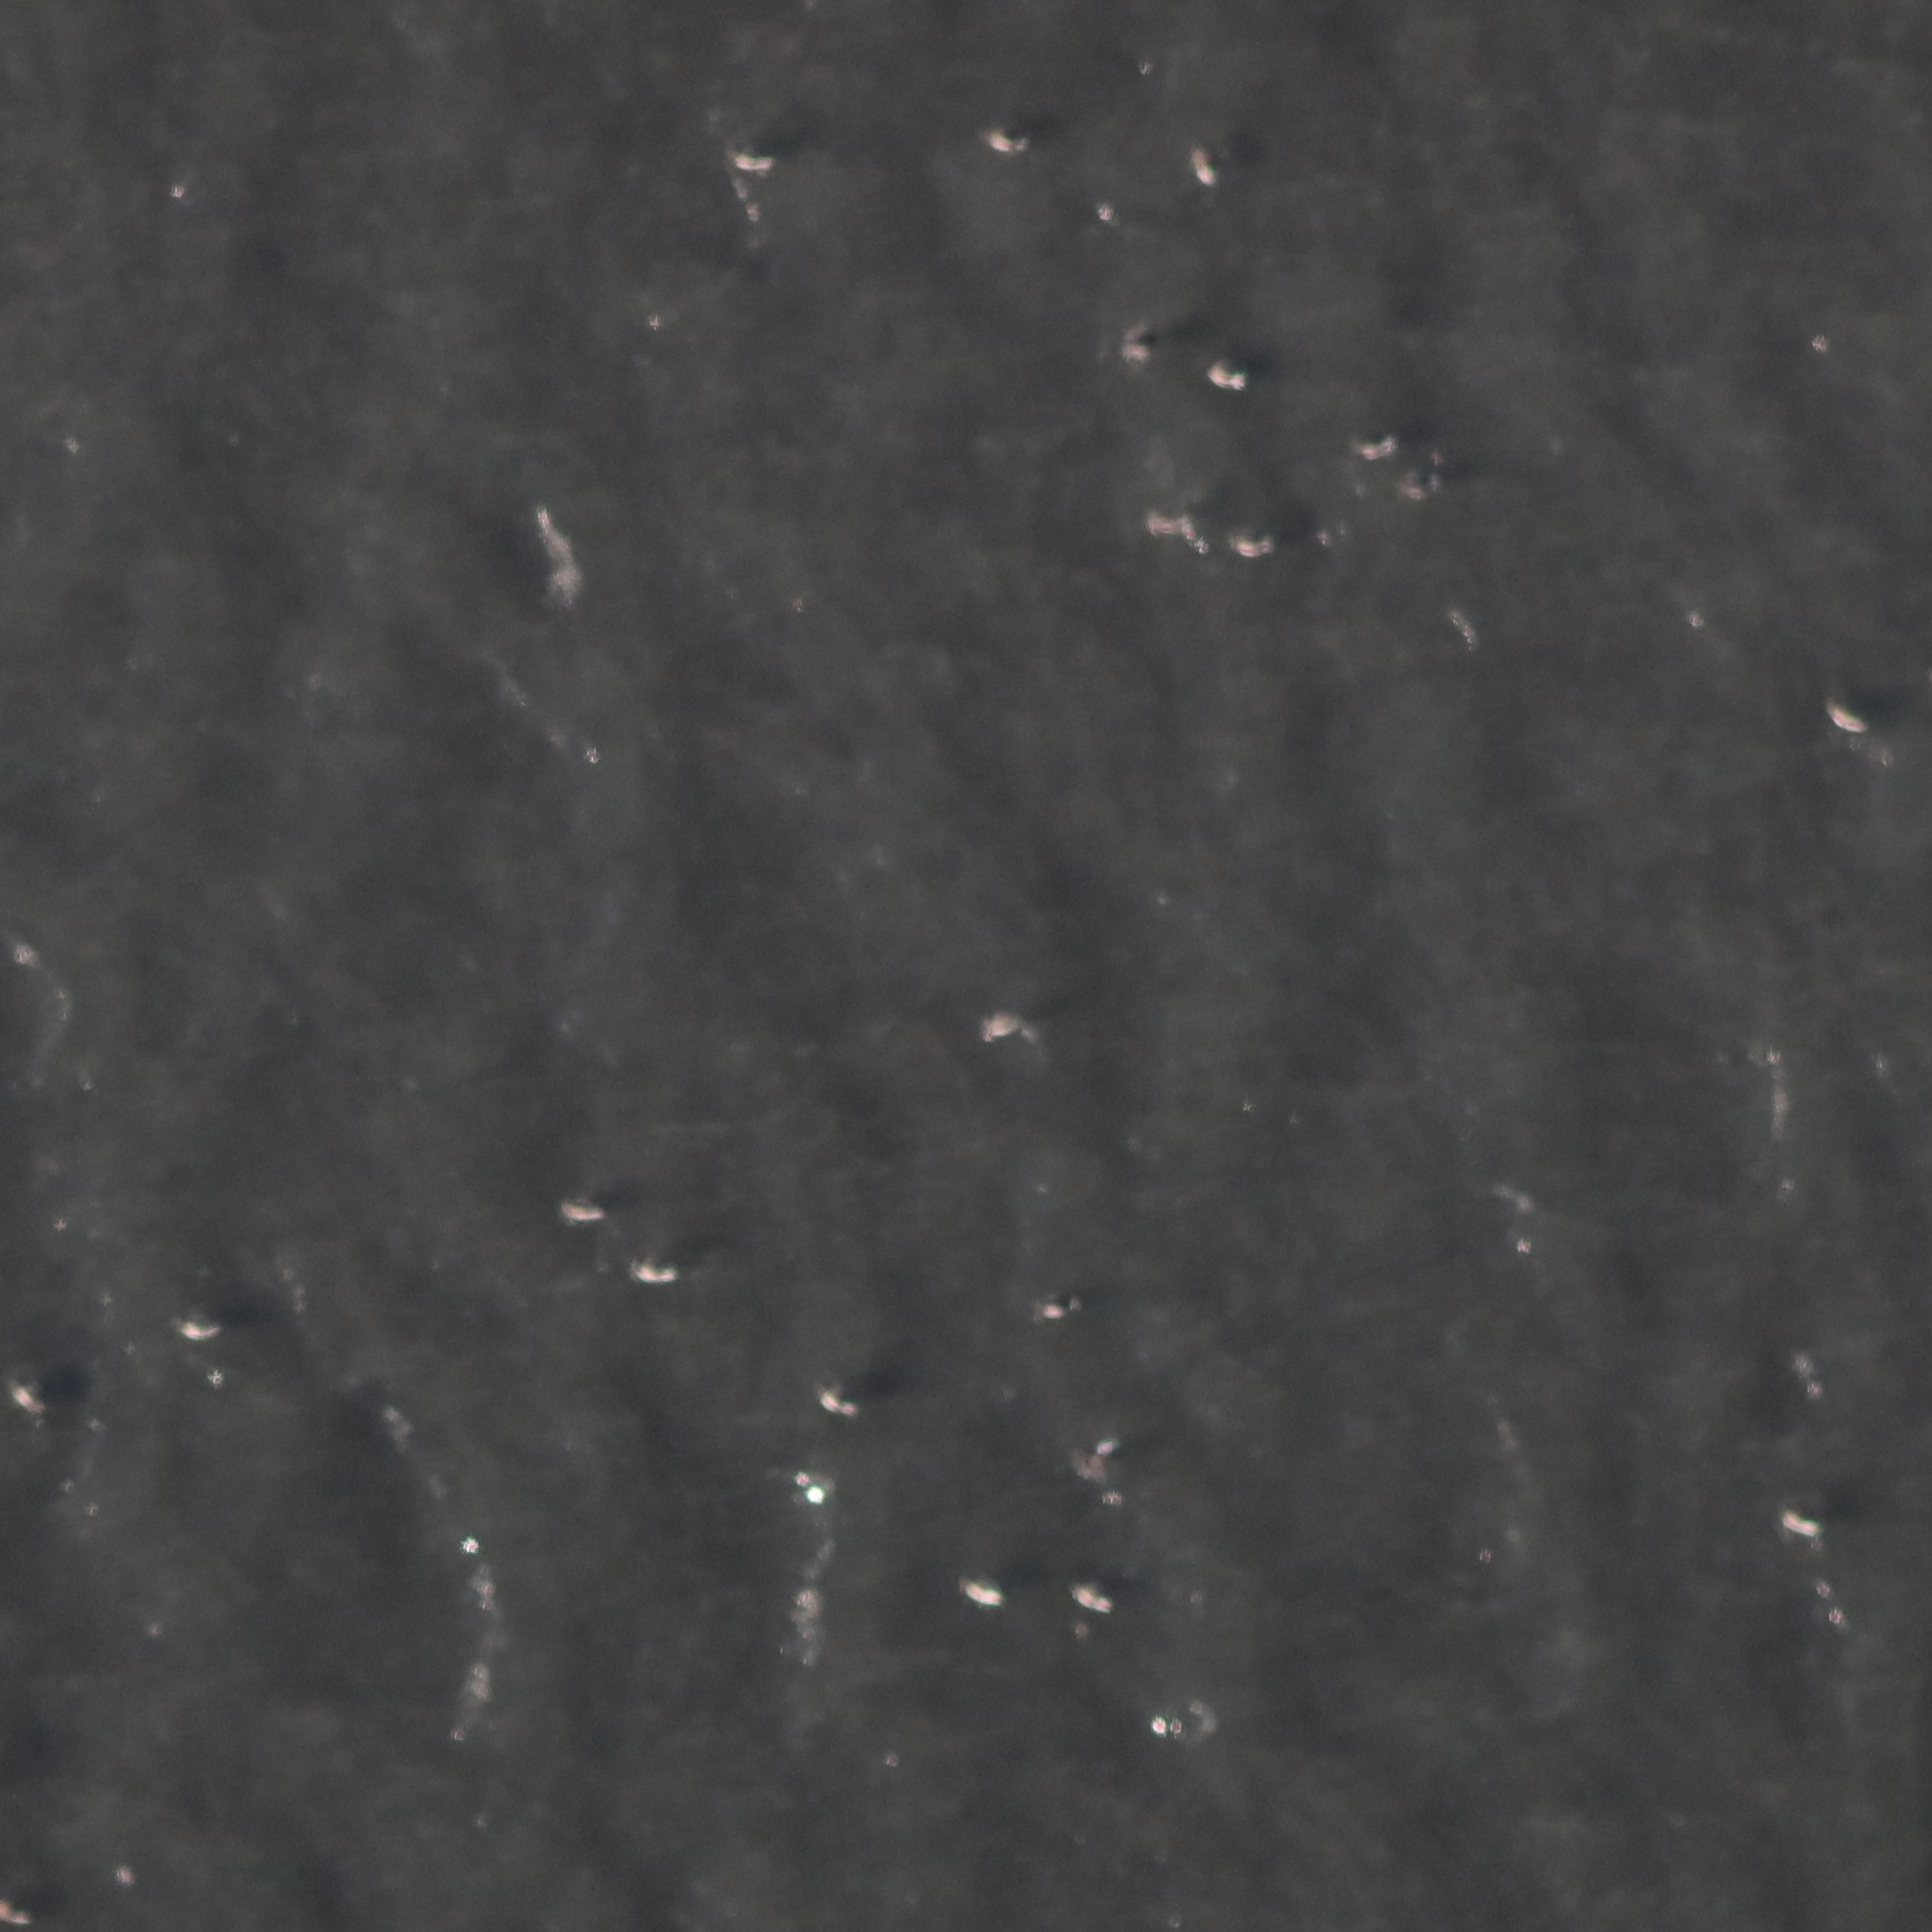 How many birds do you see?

22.